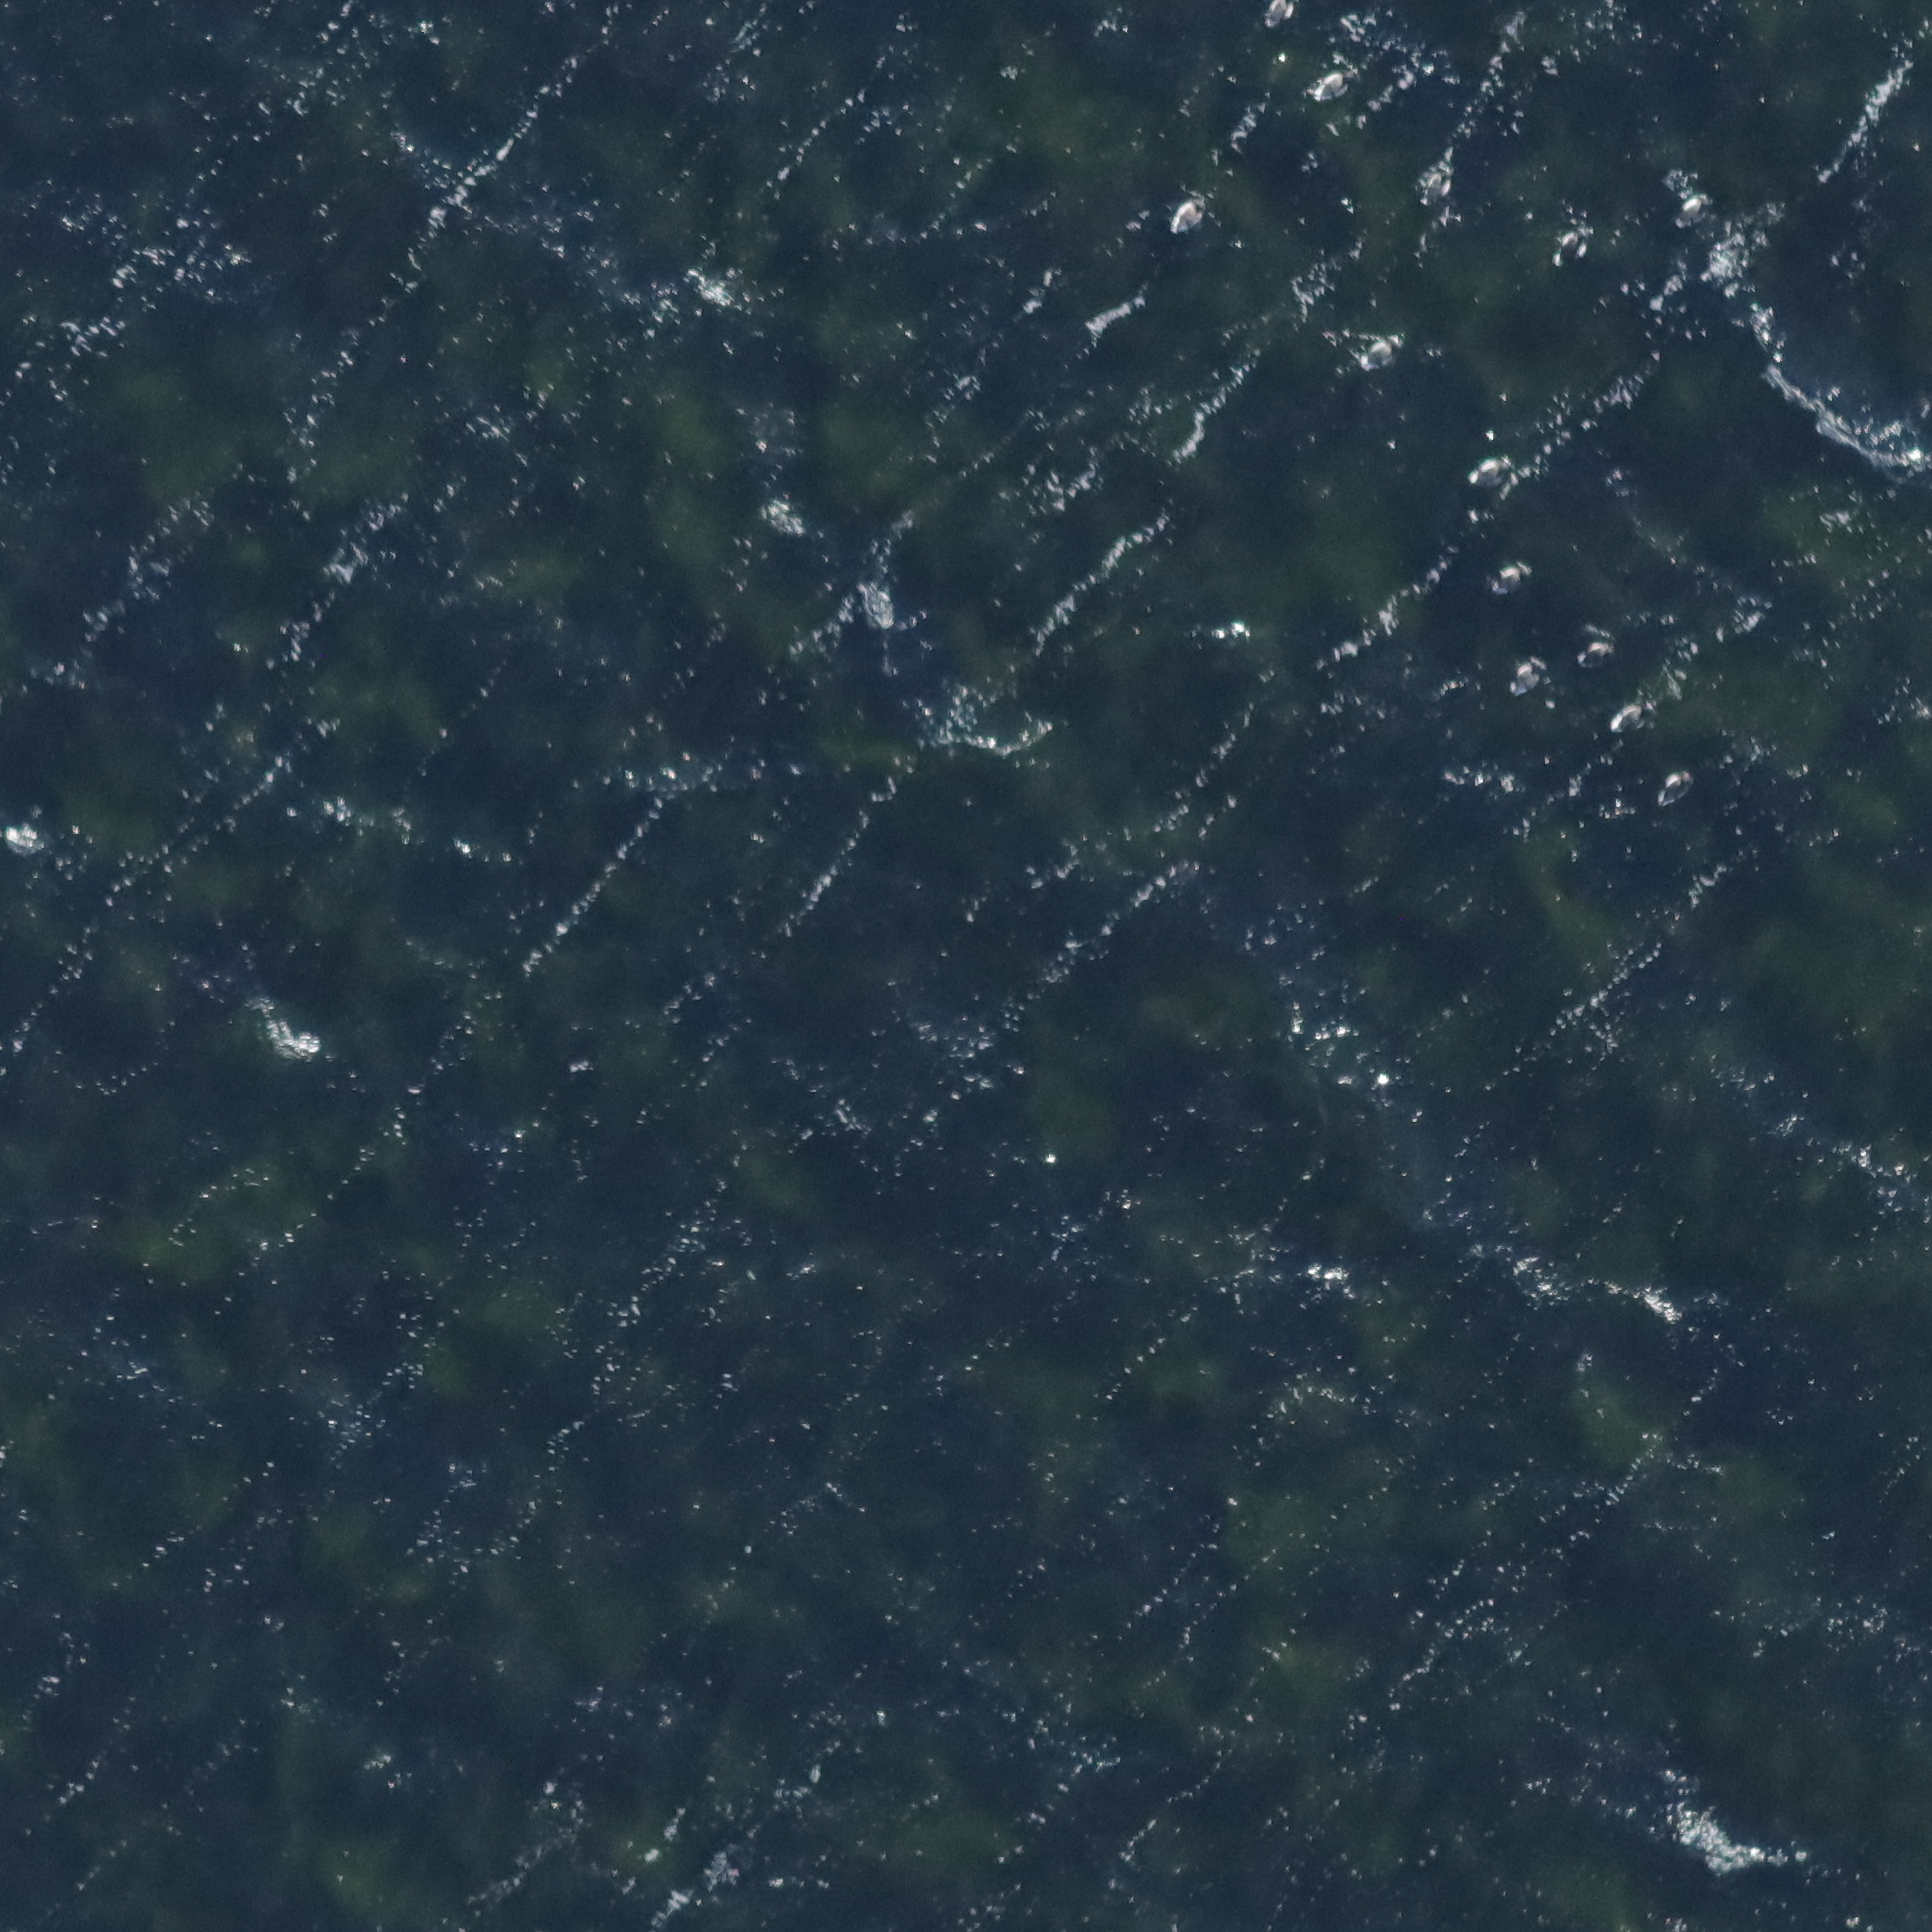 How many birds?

13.